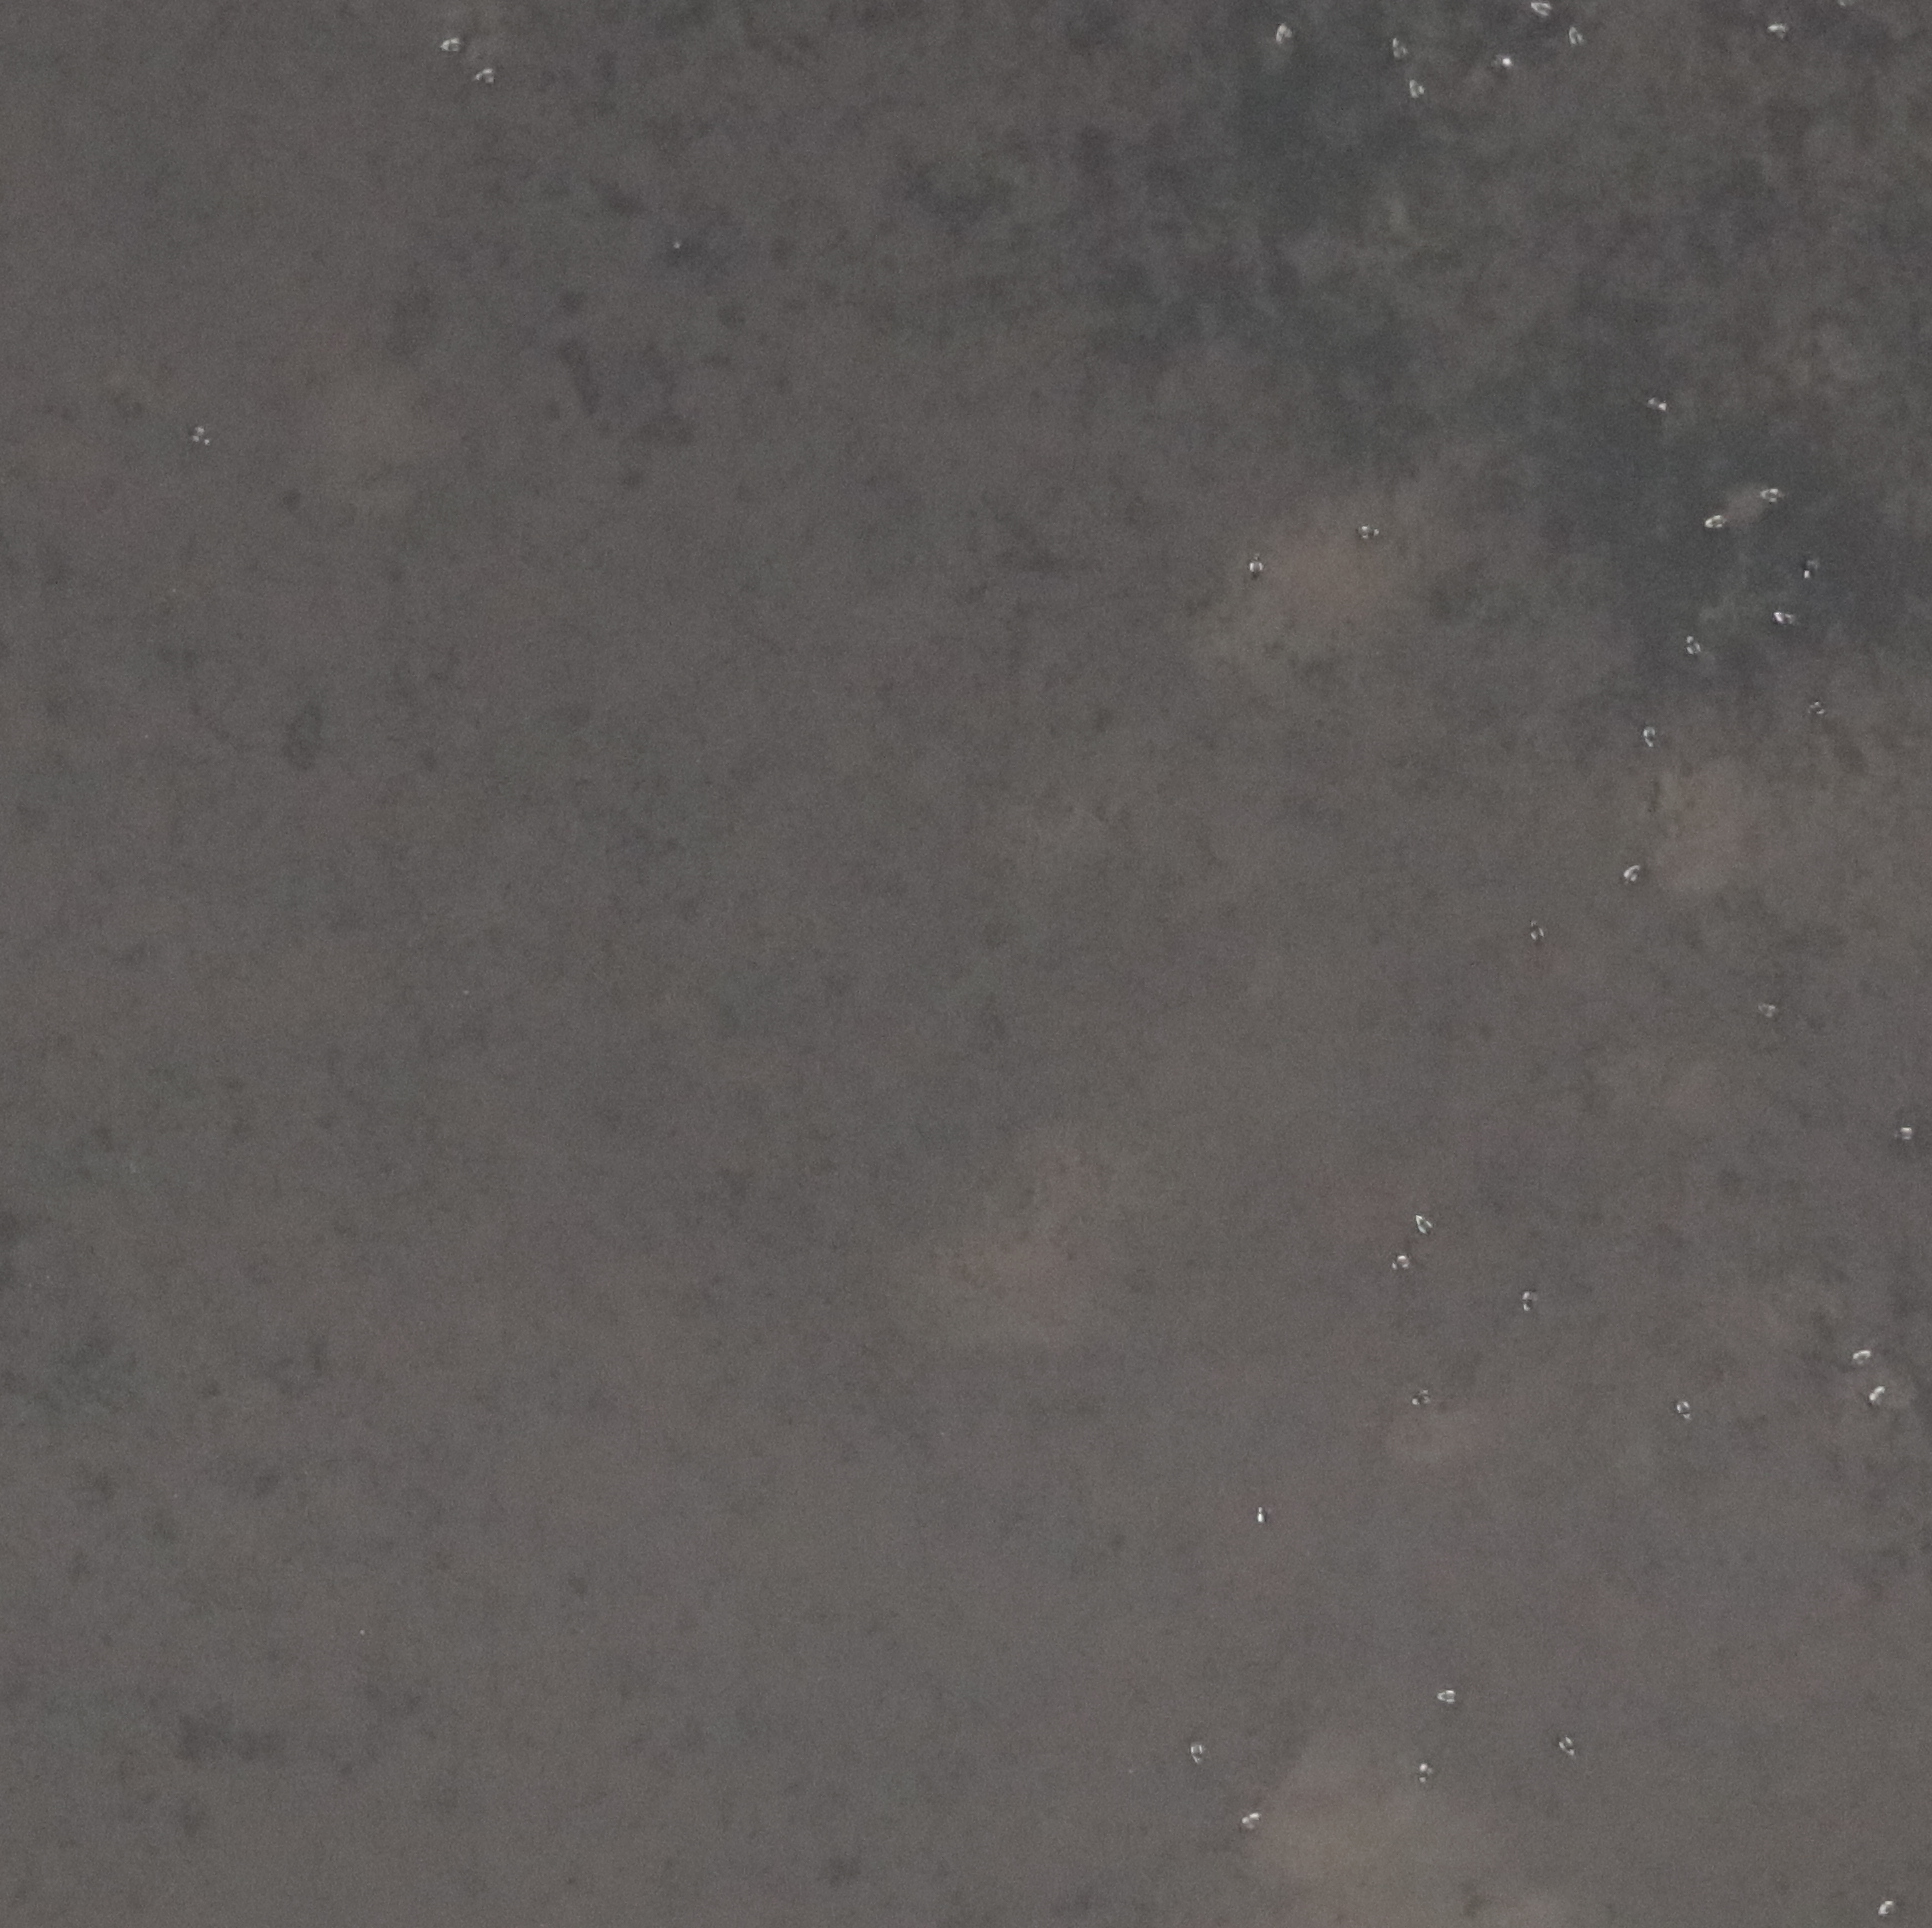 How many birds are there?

38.